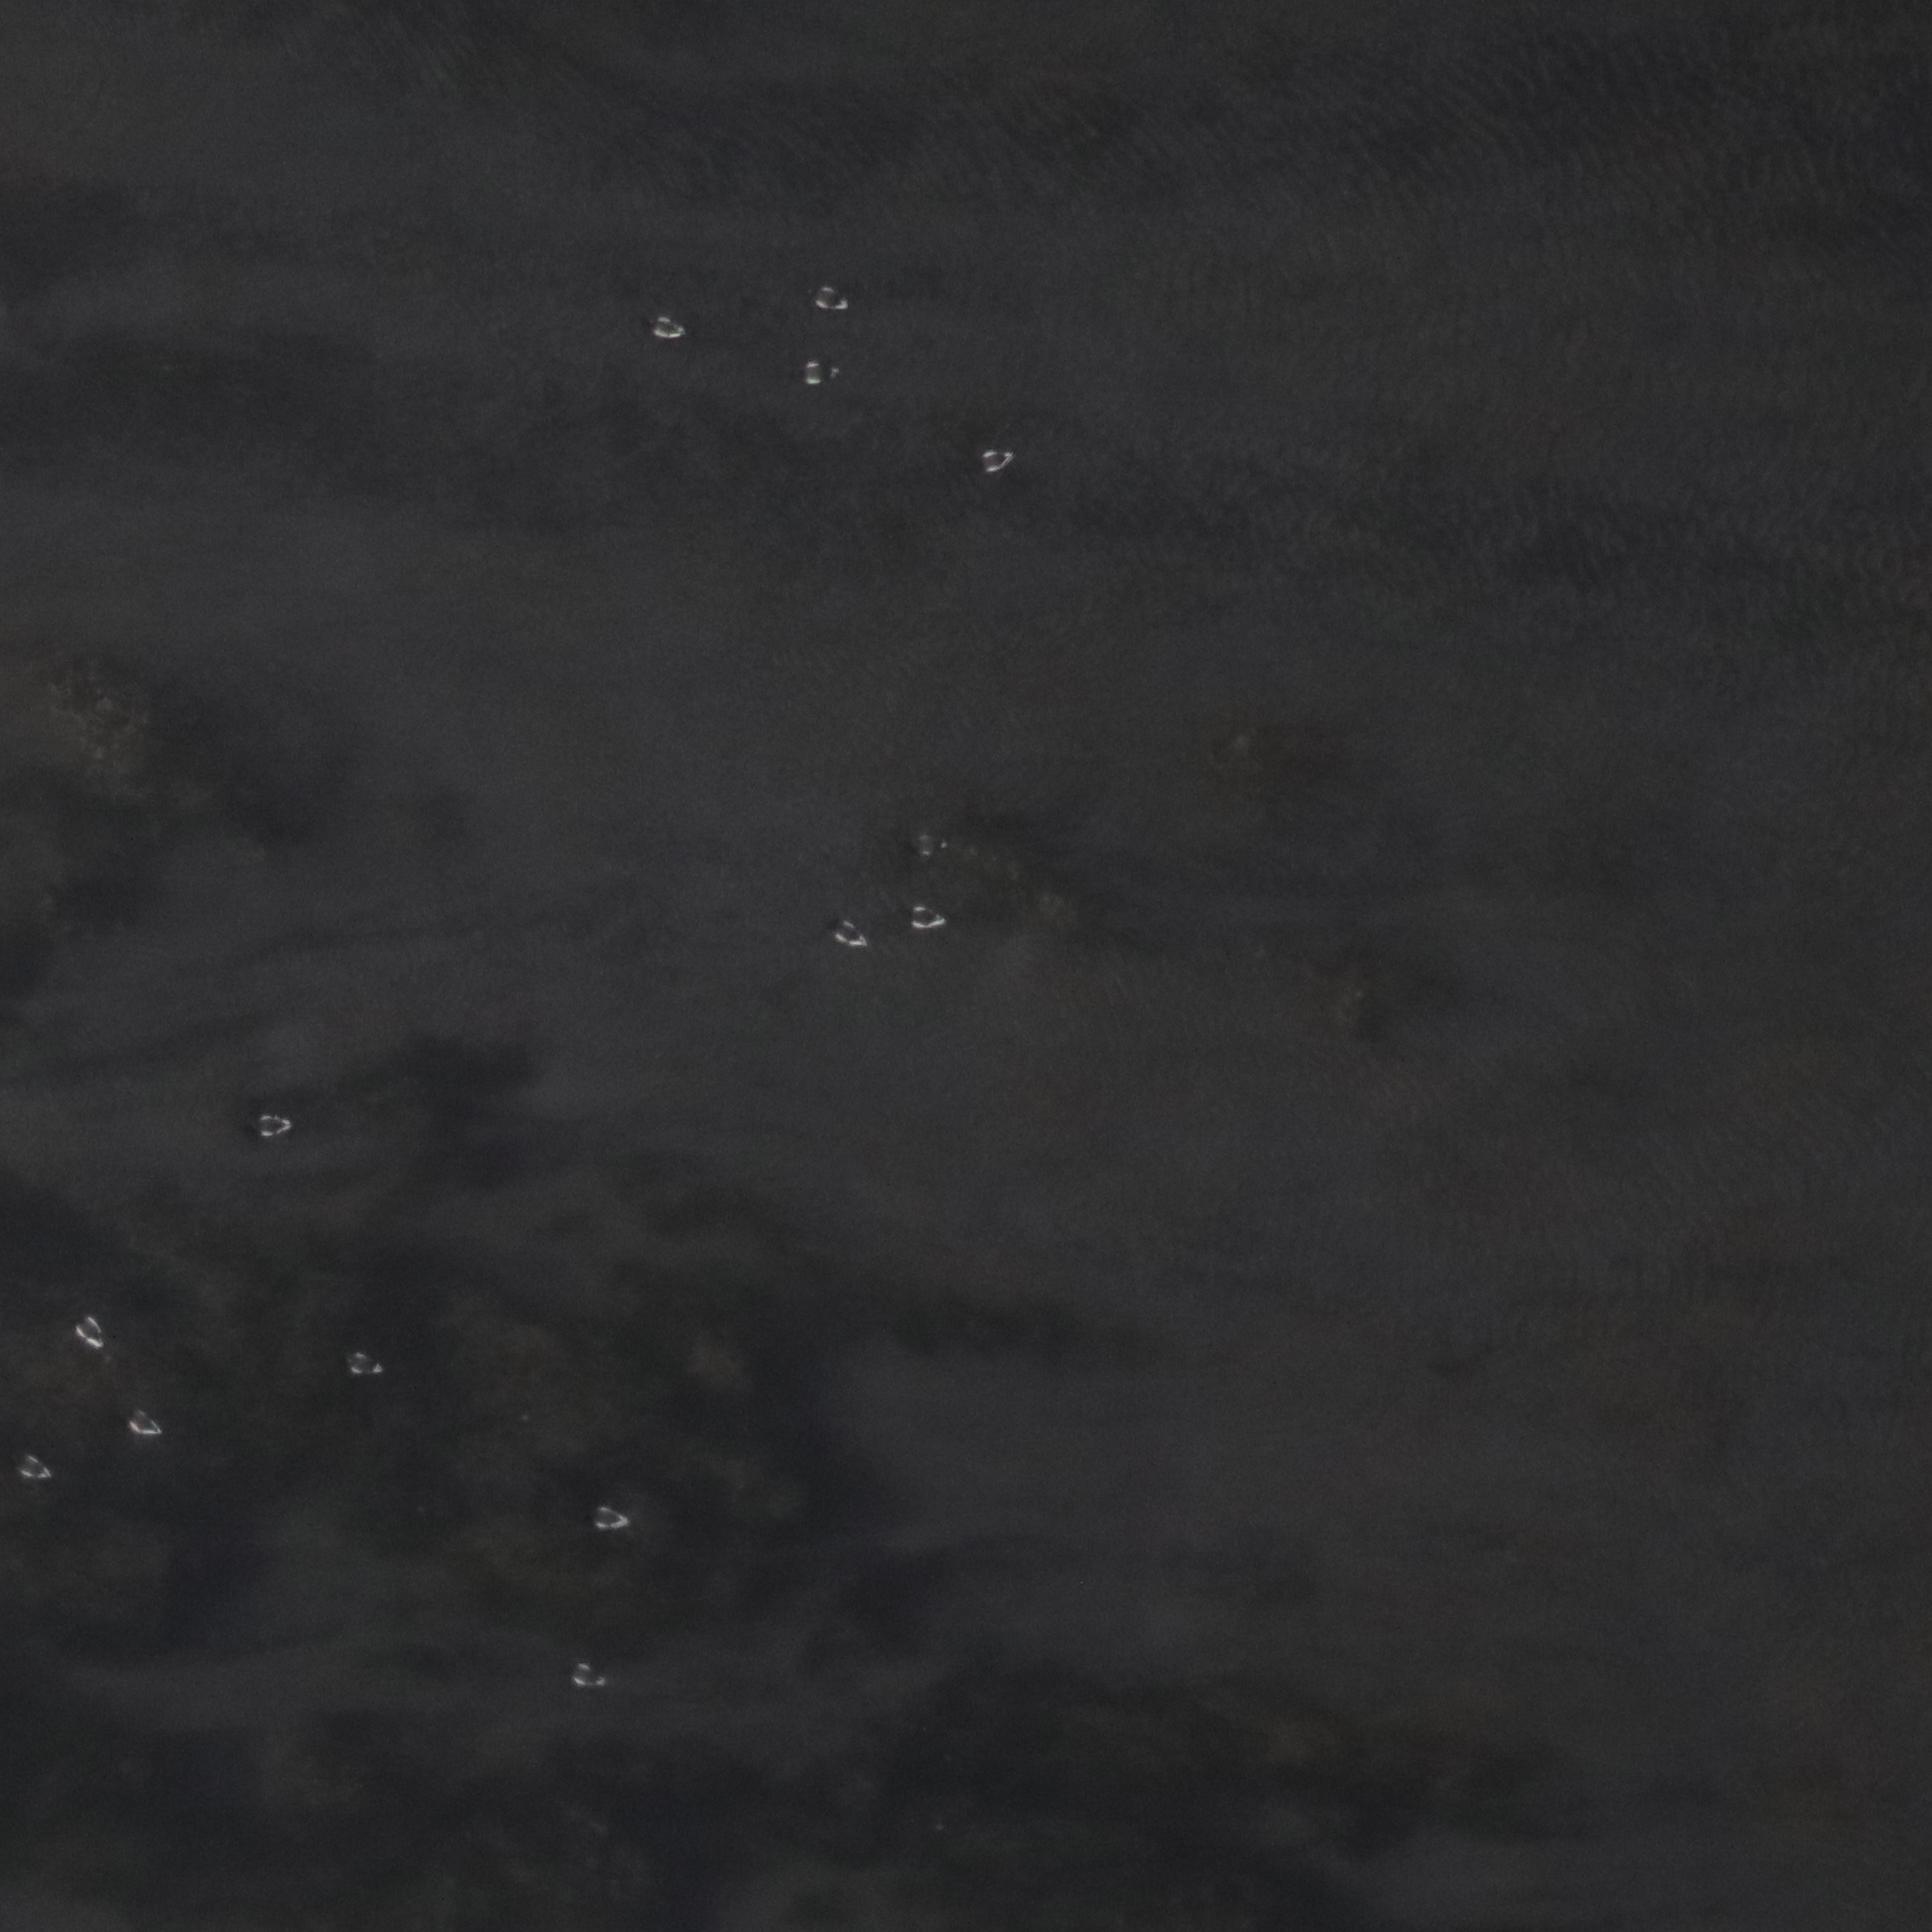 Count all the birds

14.